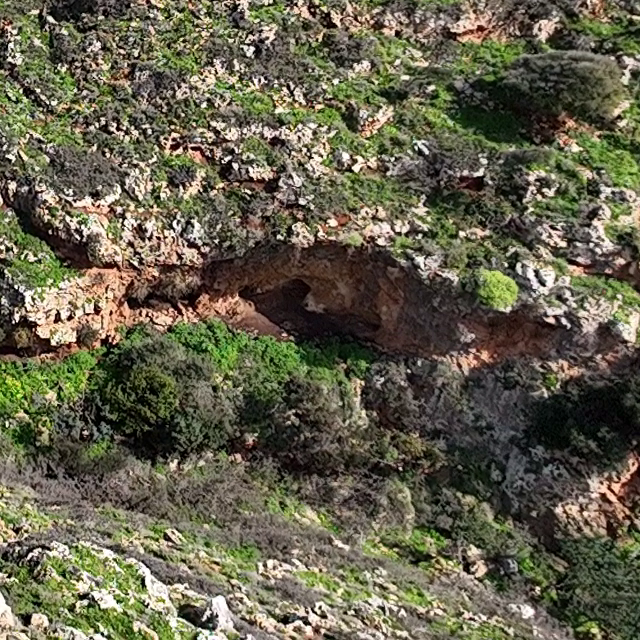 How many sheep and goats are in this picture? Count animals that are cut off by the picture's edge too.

0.